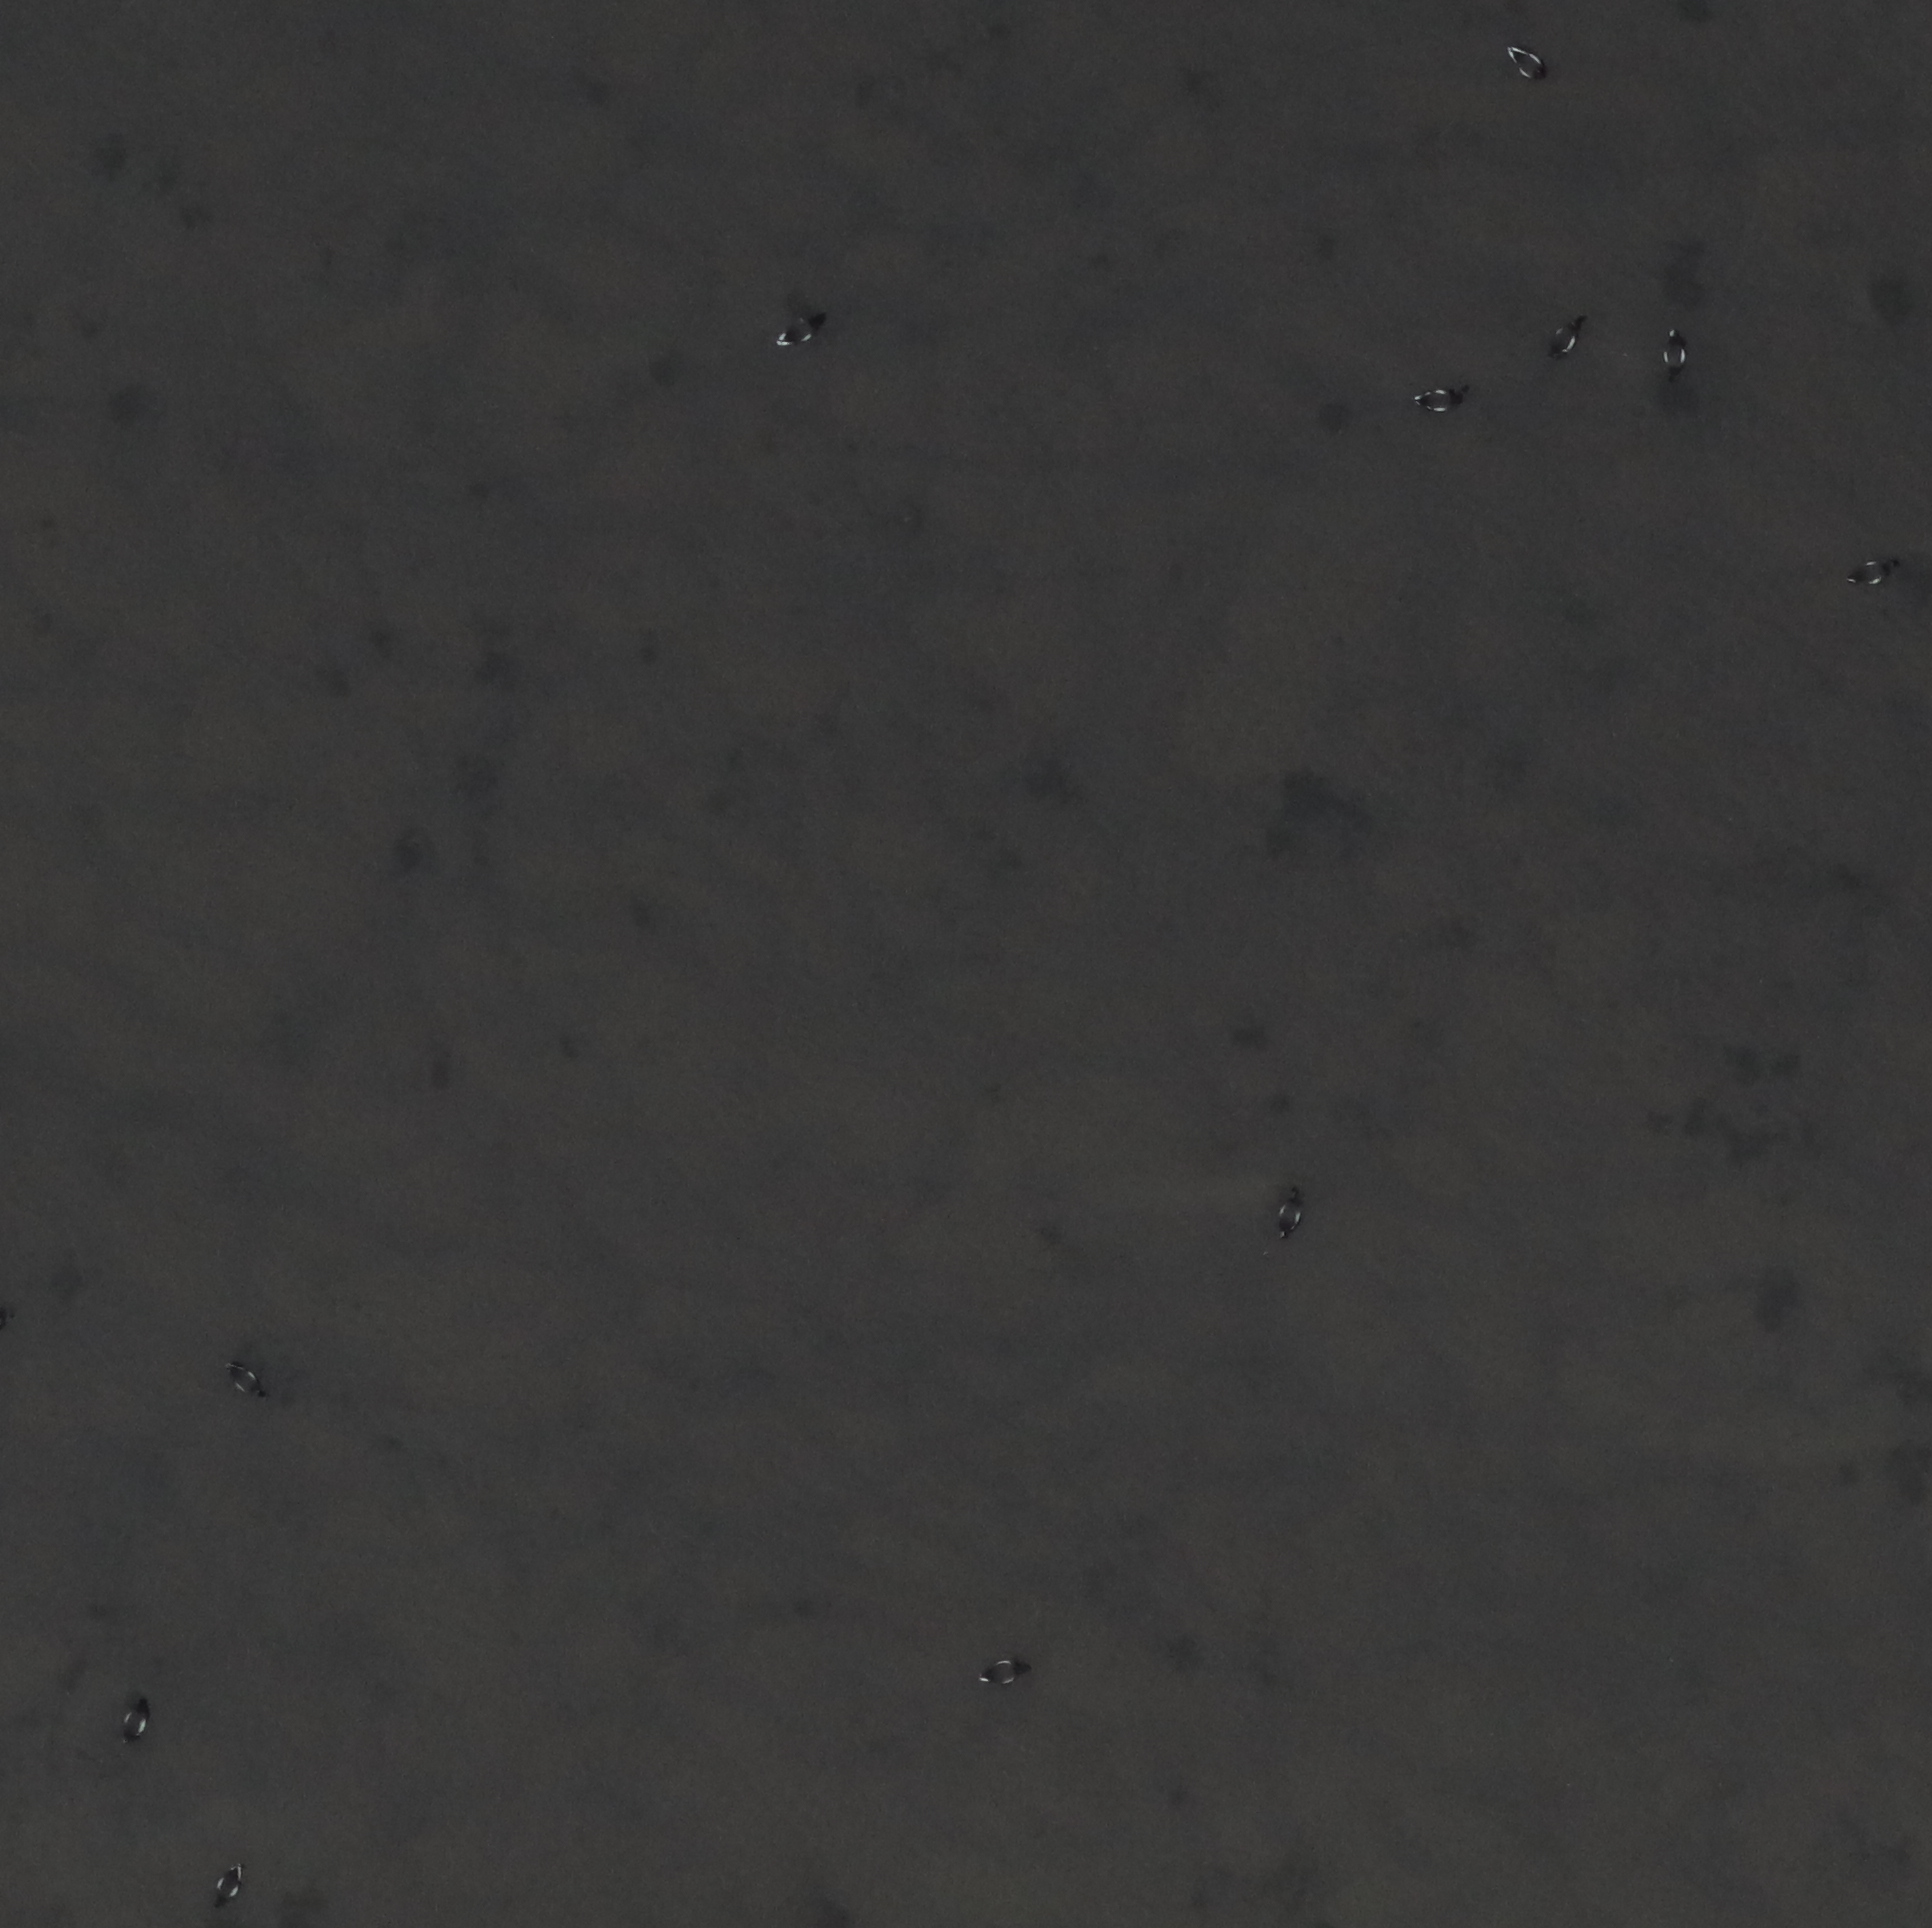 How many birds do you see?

12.